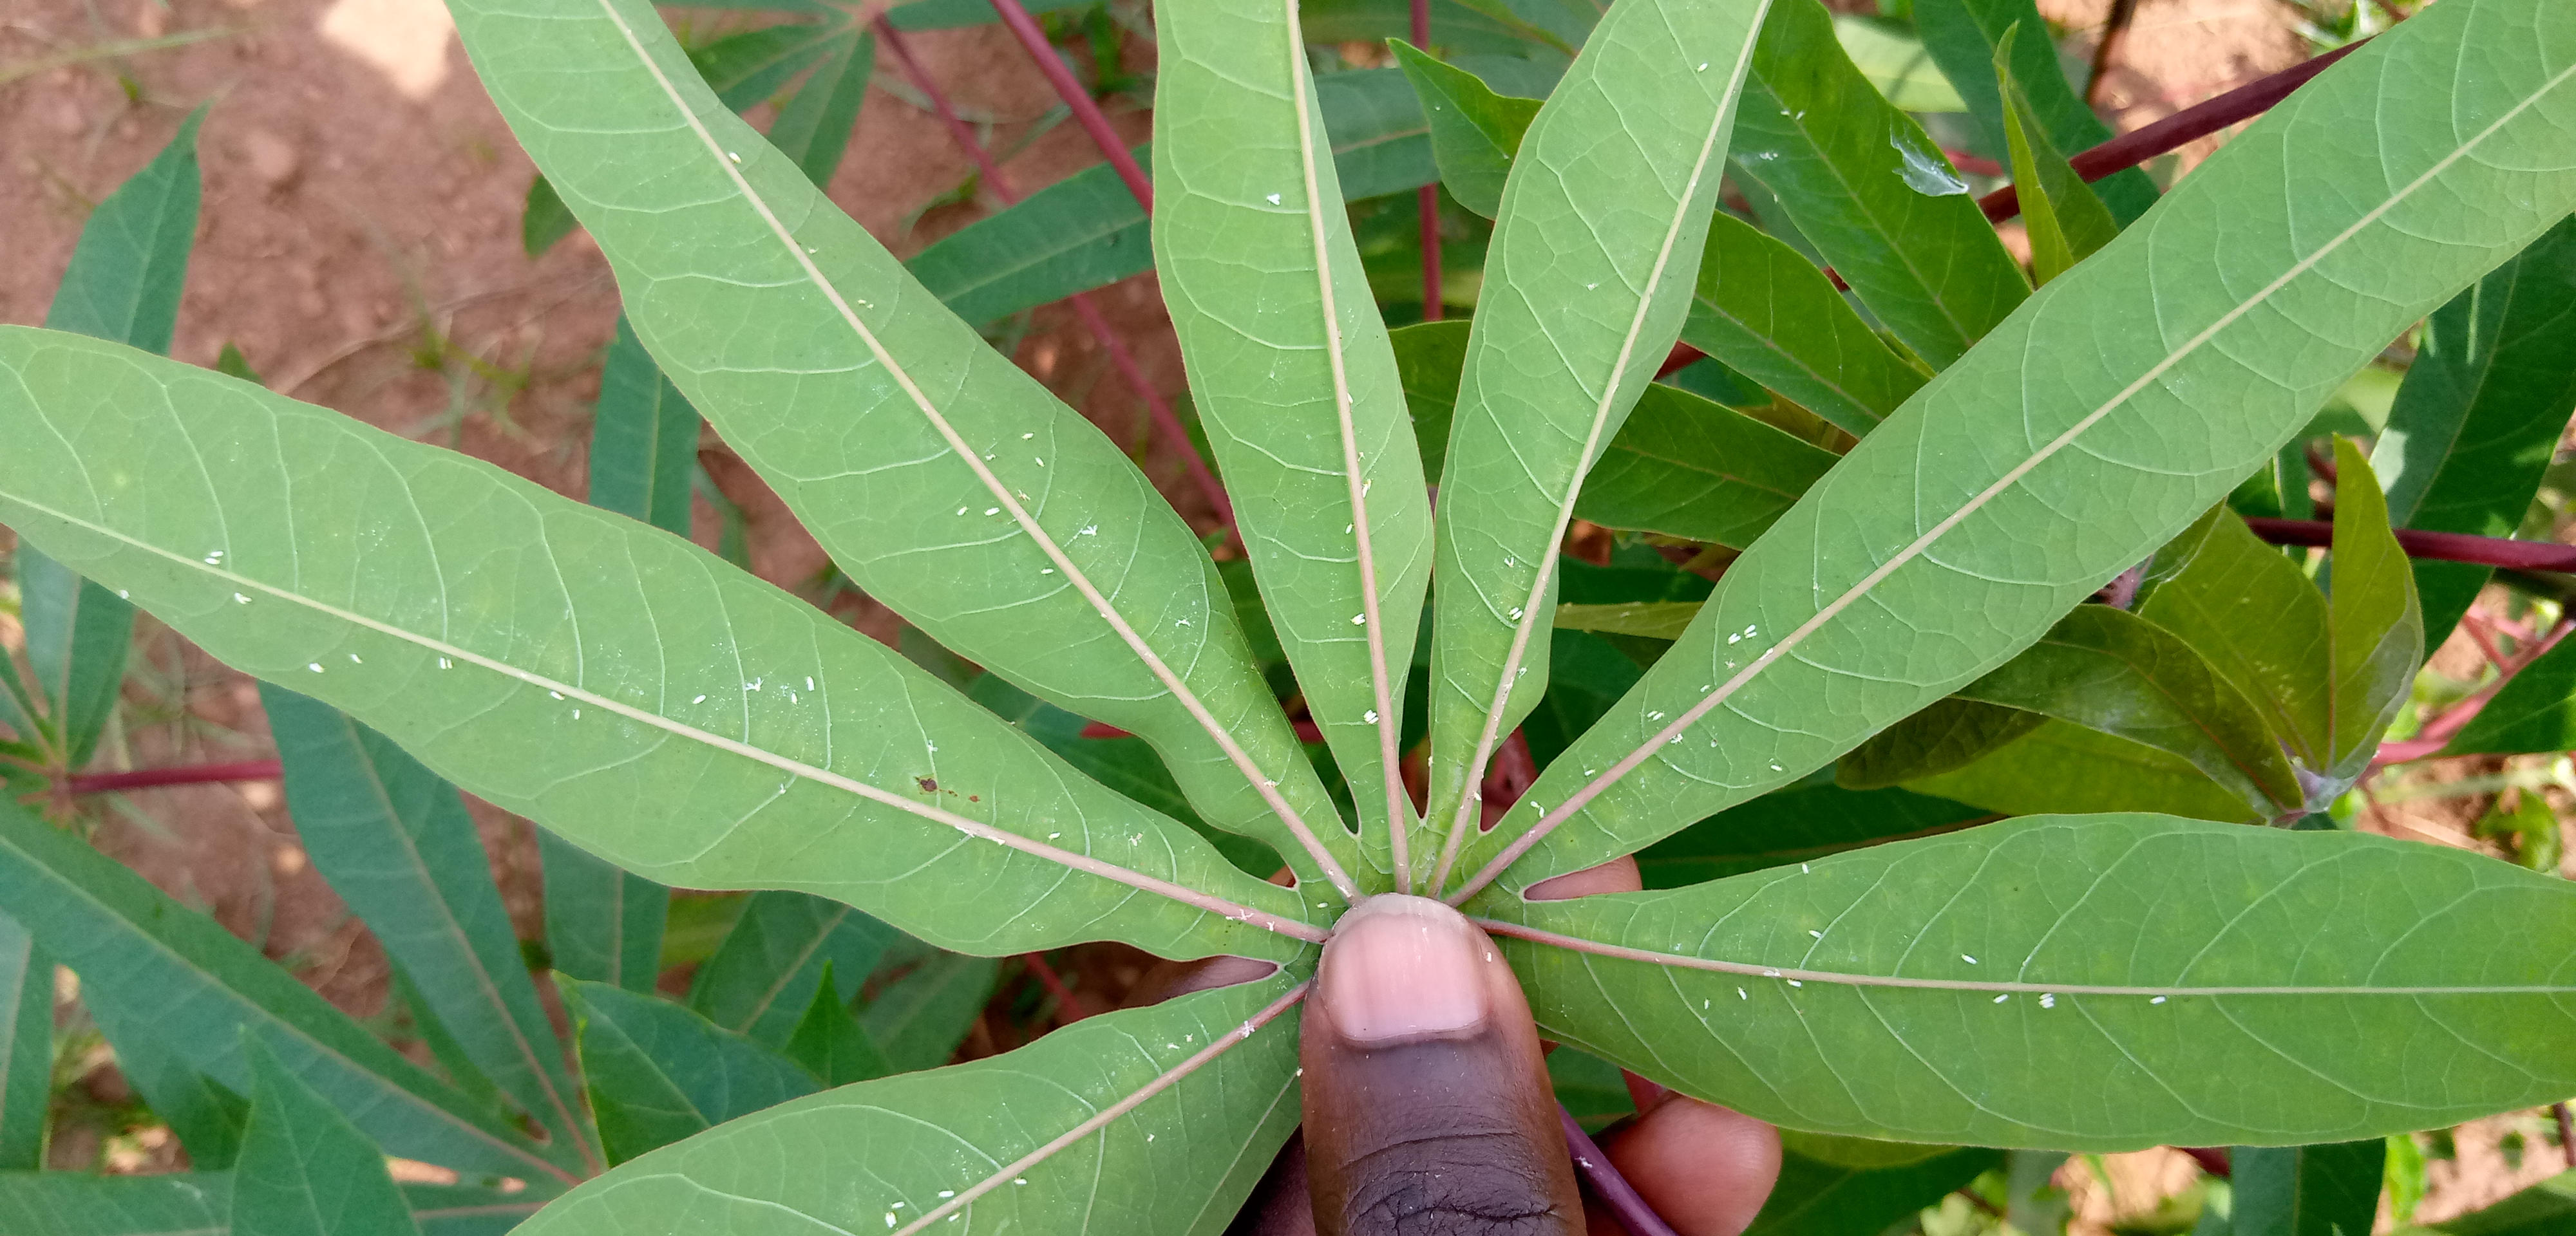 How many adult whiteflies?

54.